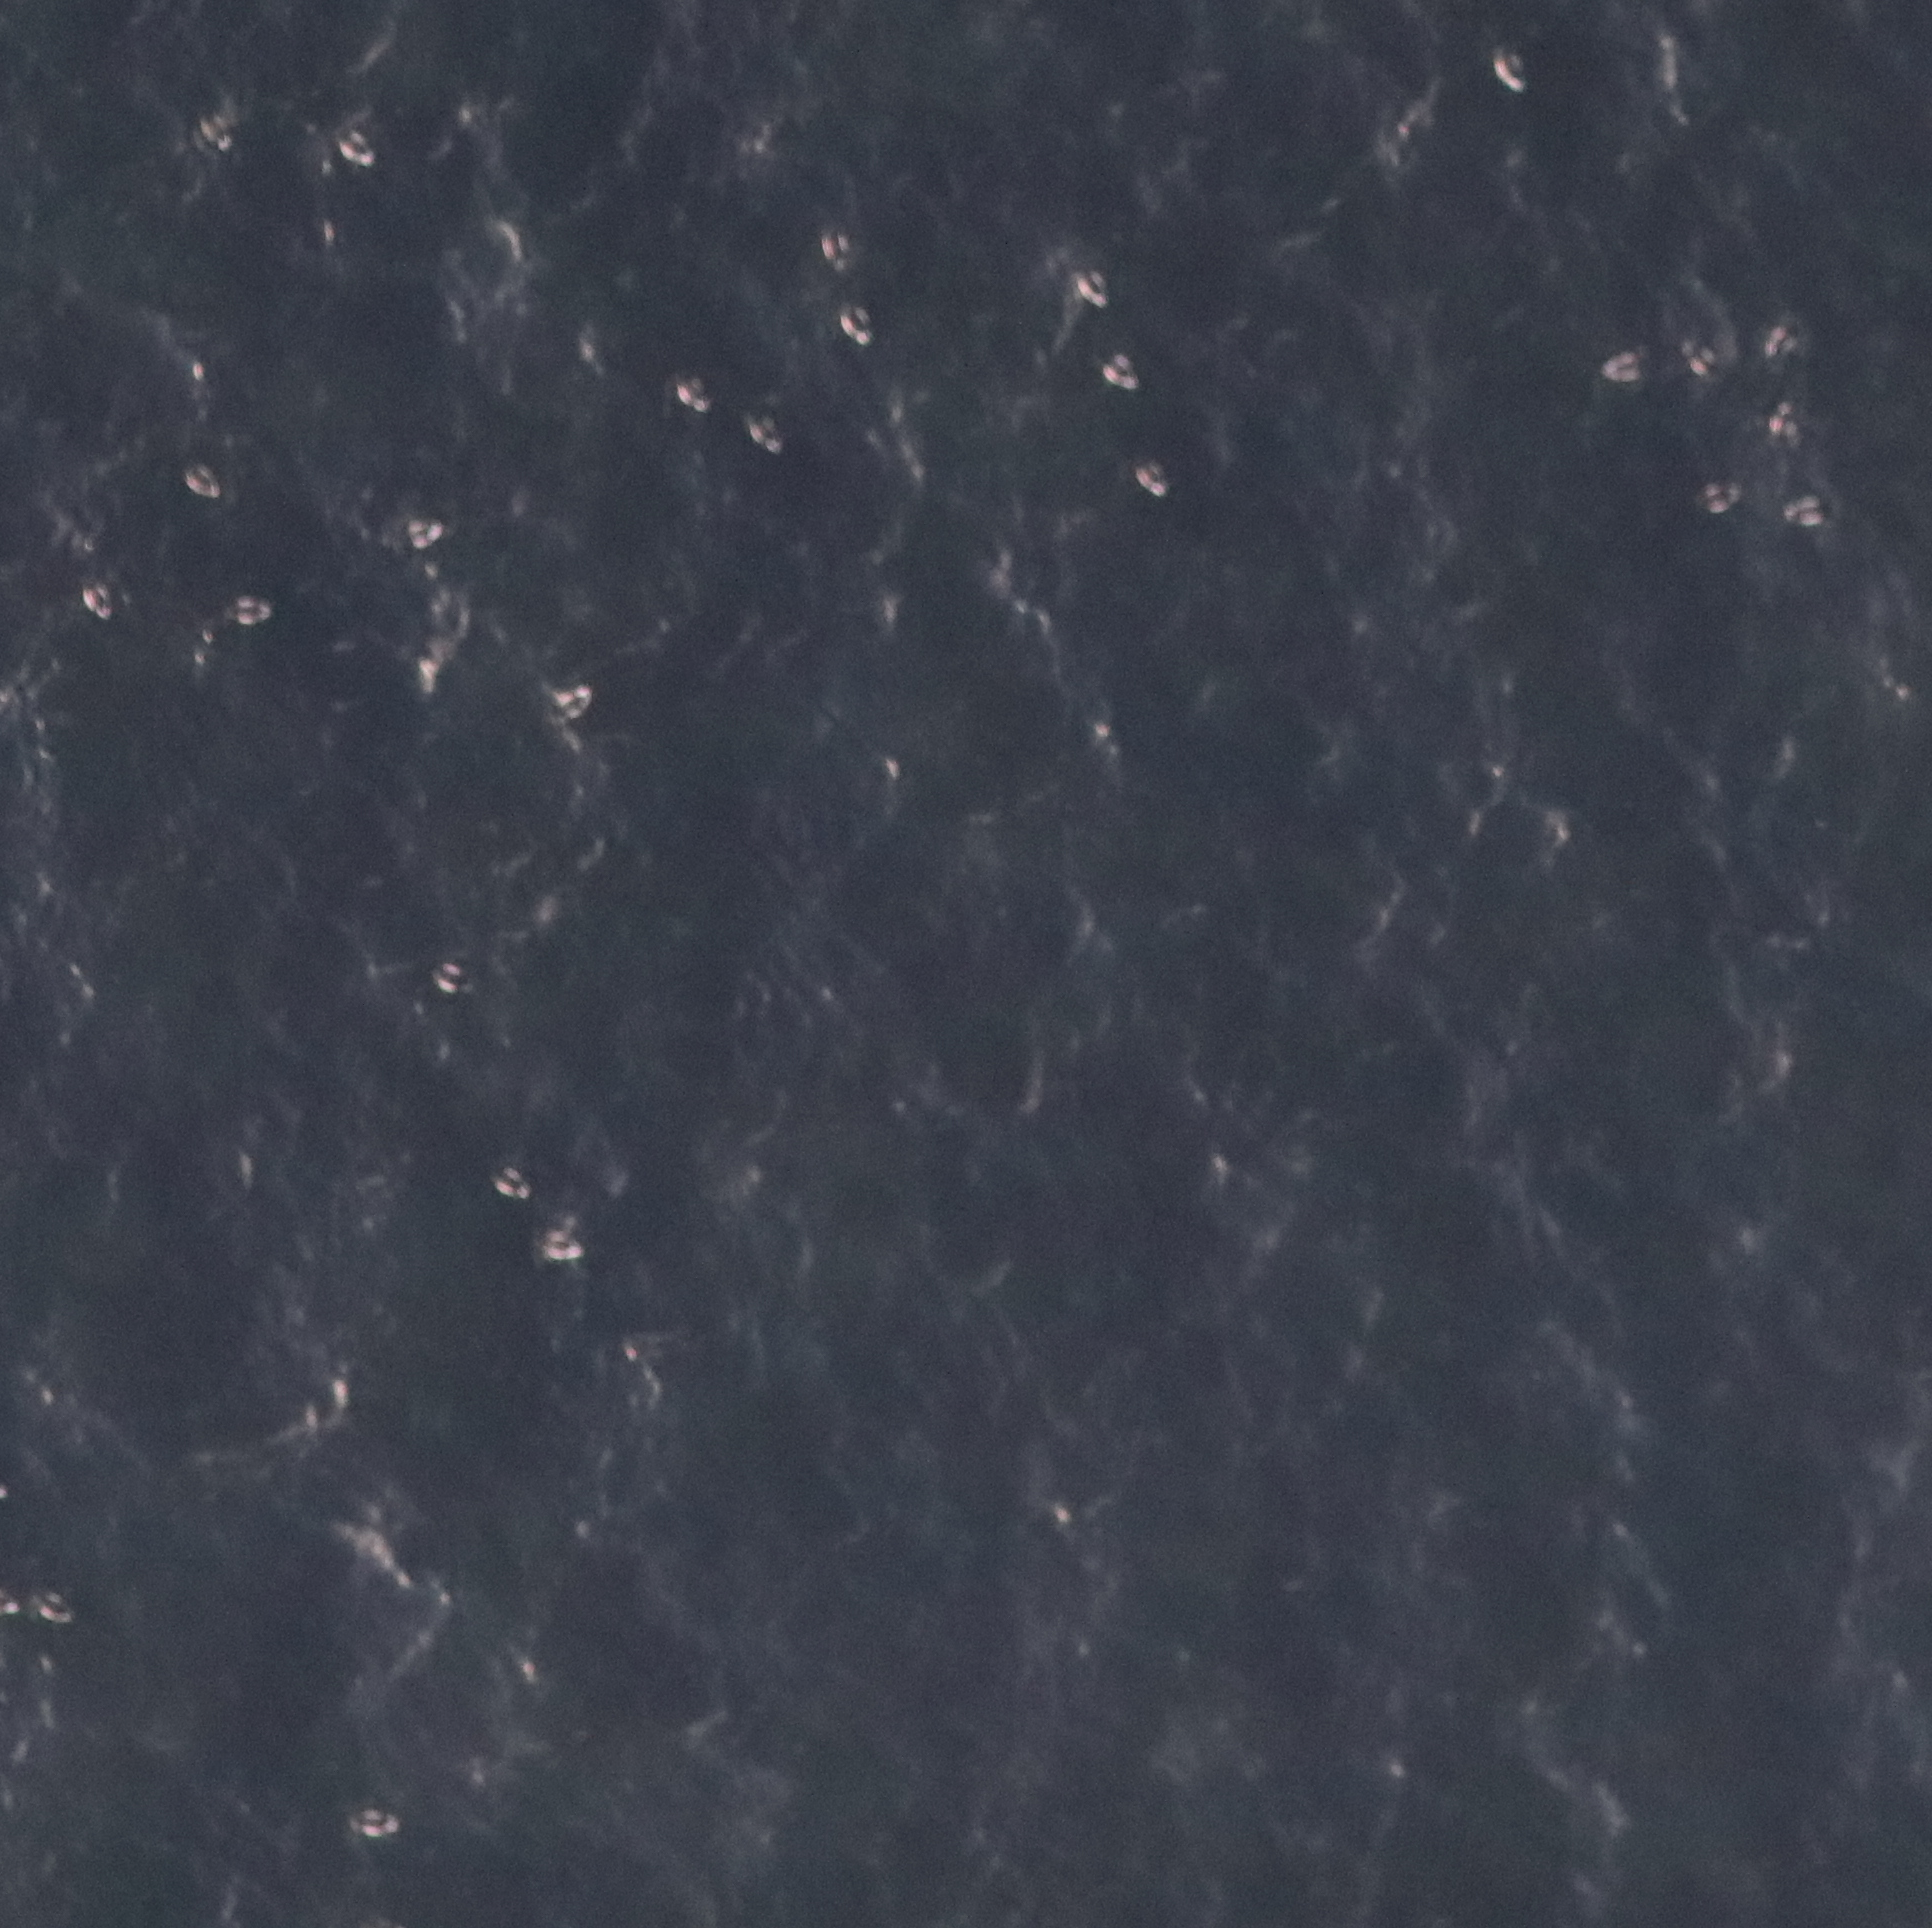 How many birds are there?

26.